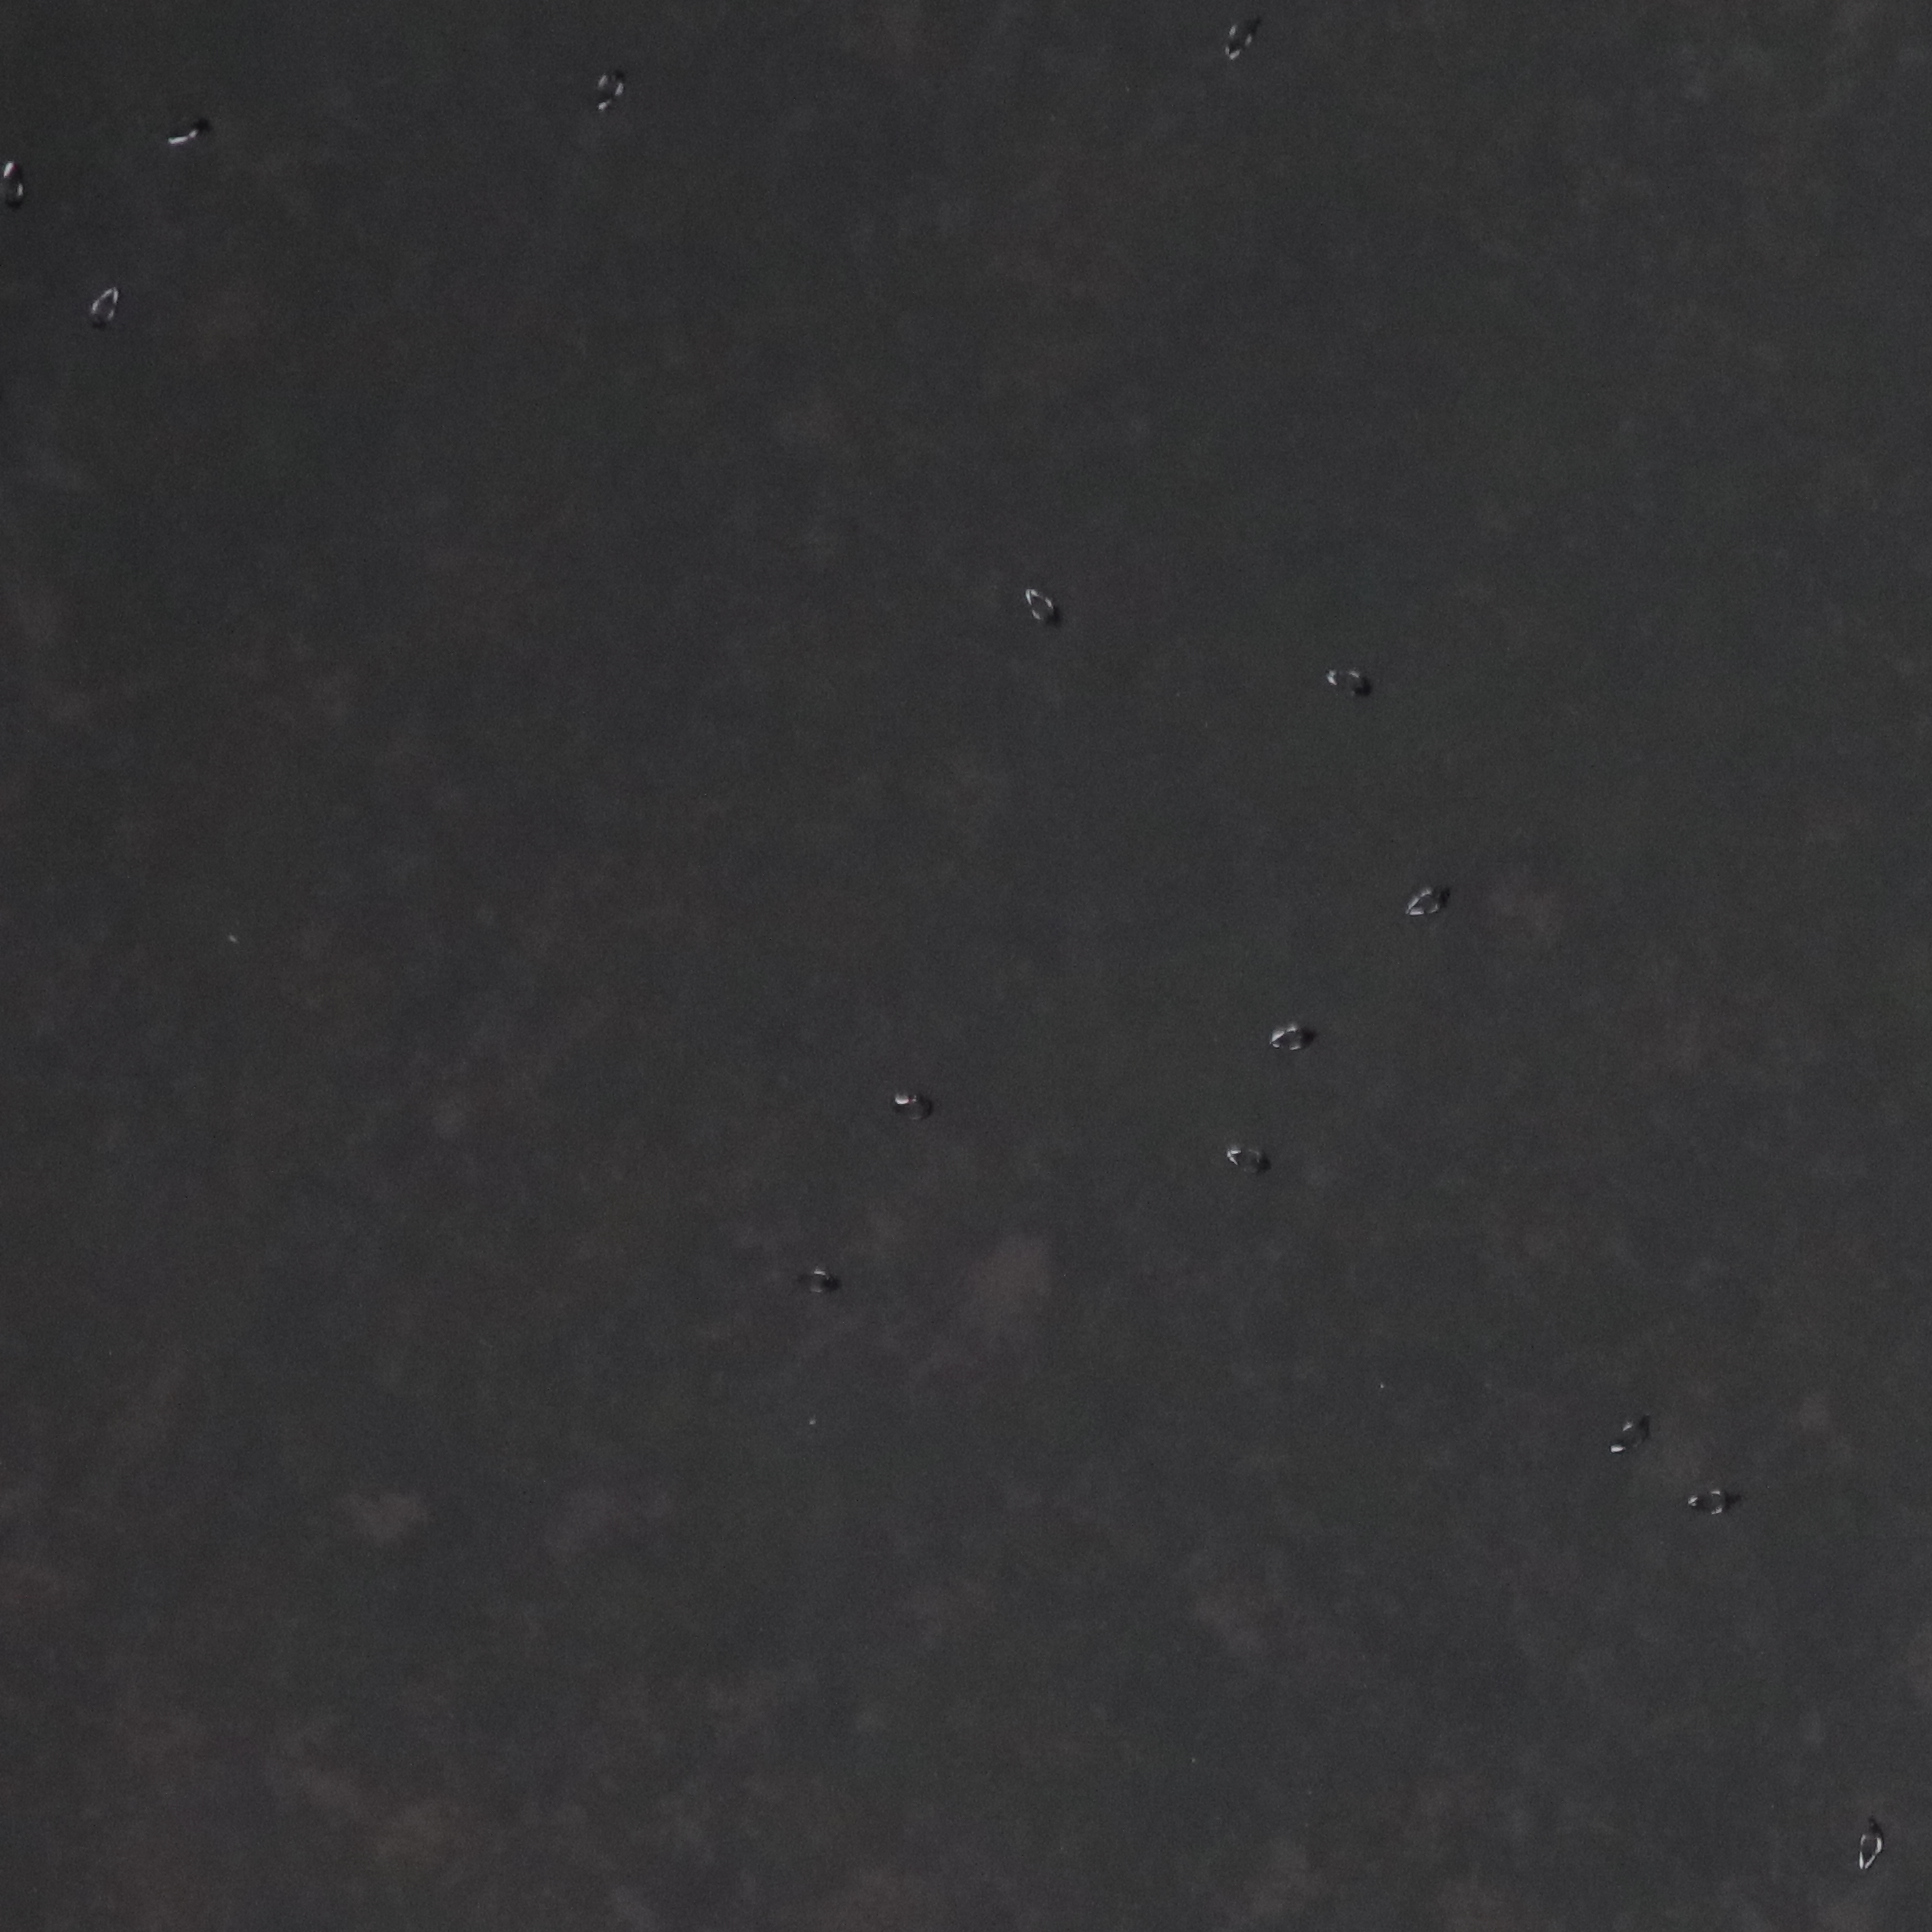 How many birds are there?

15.